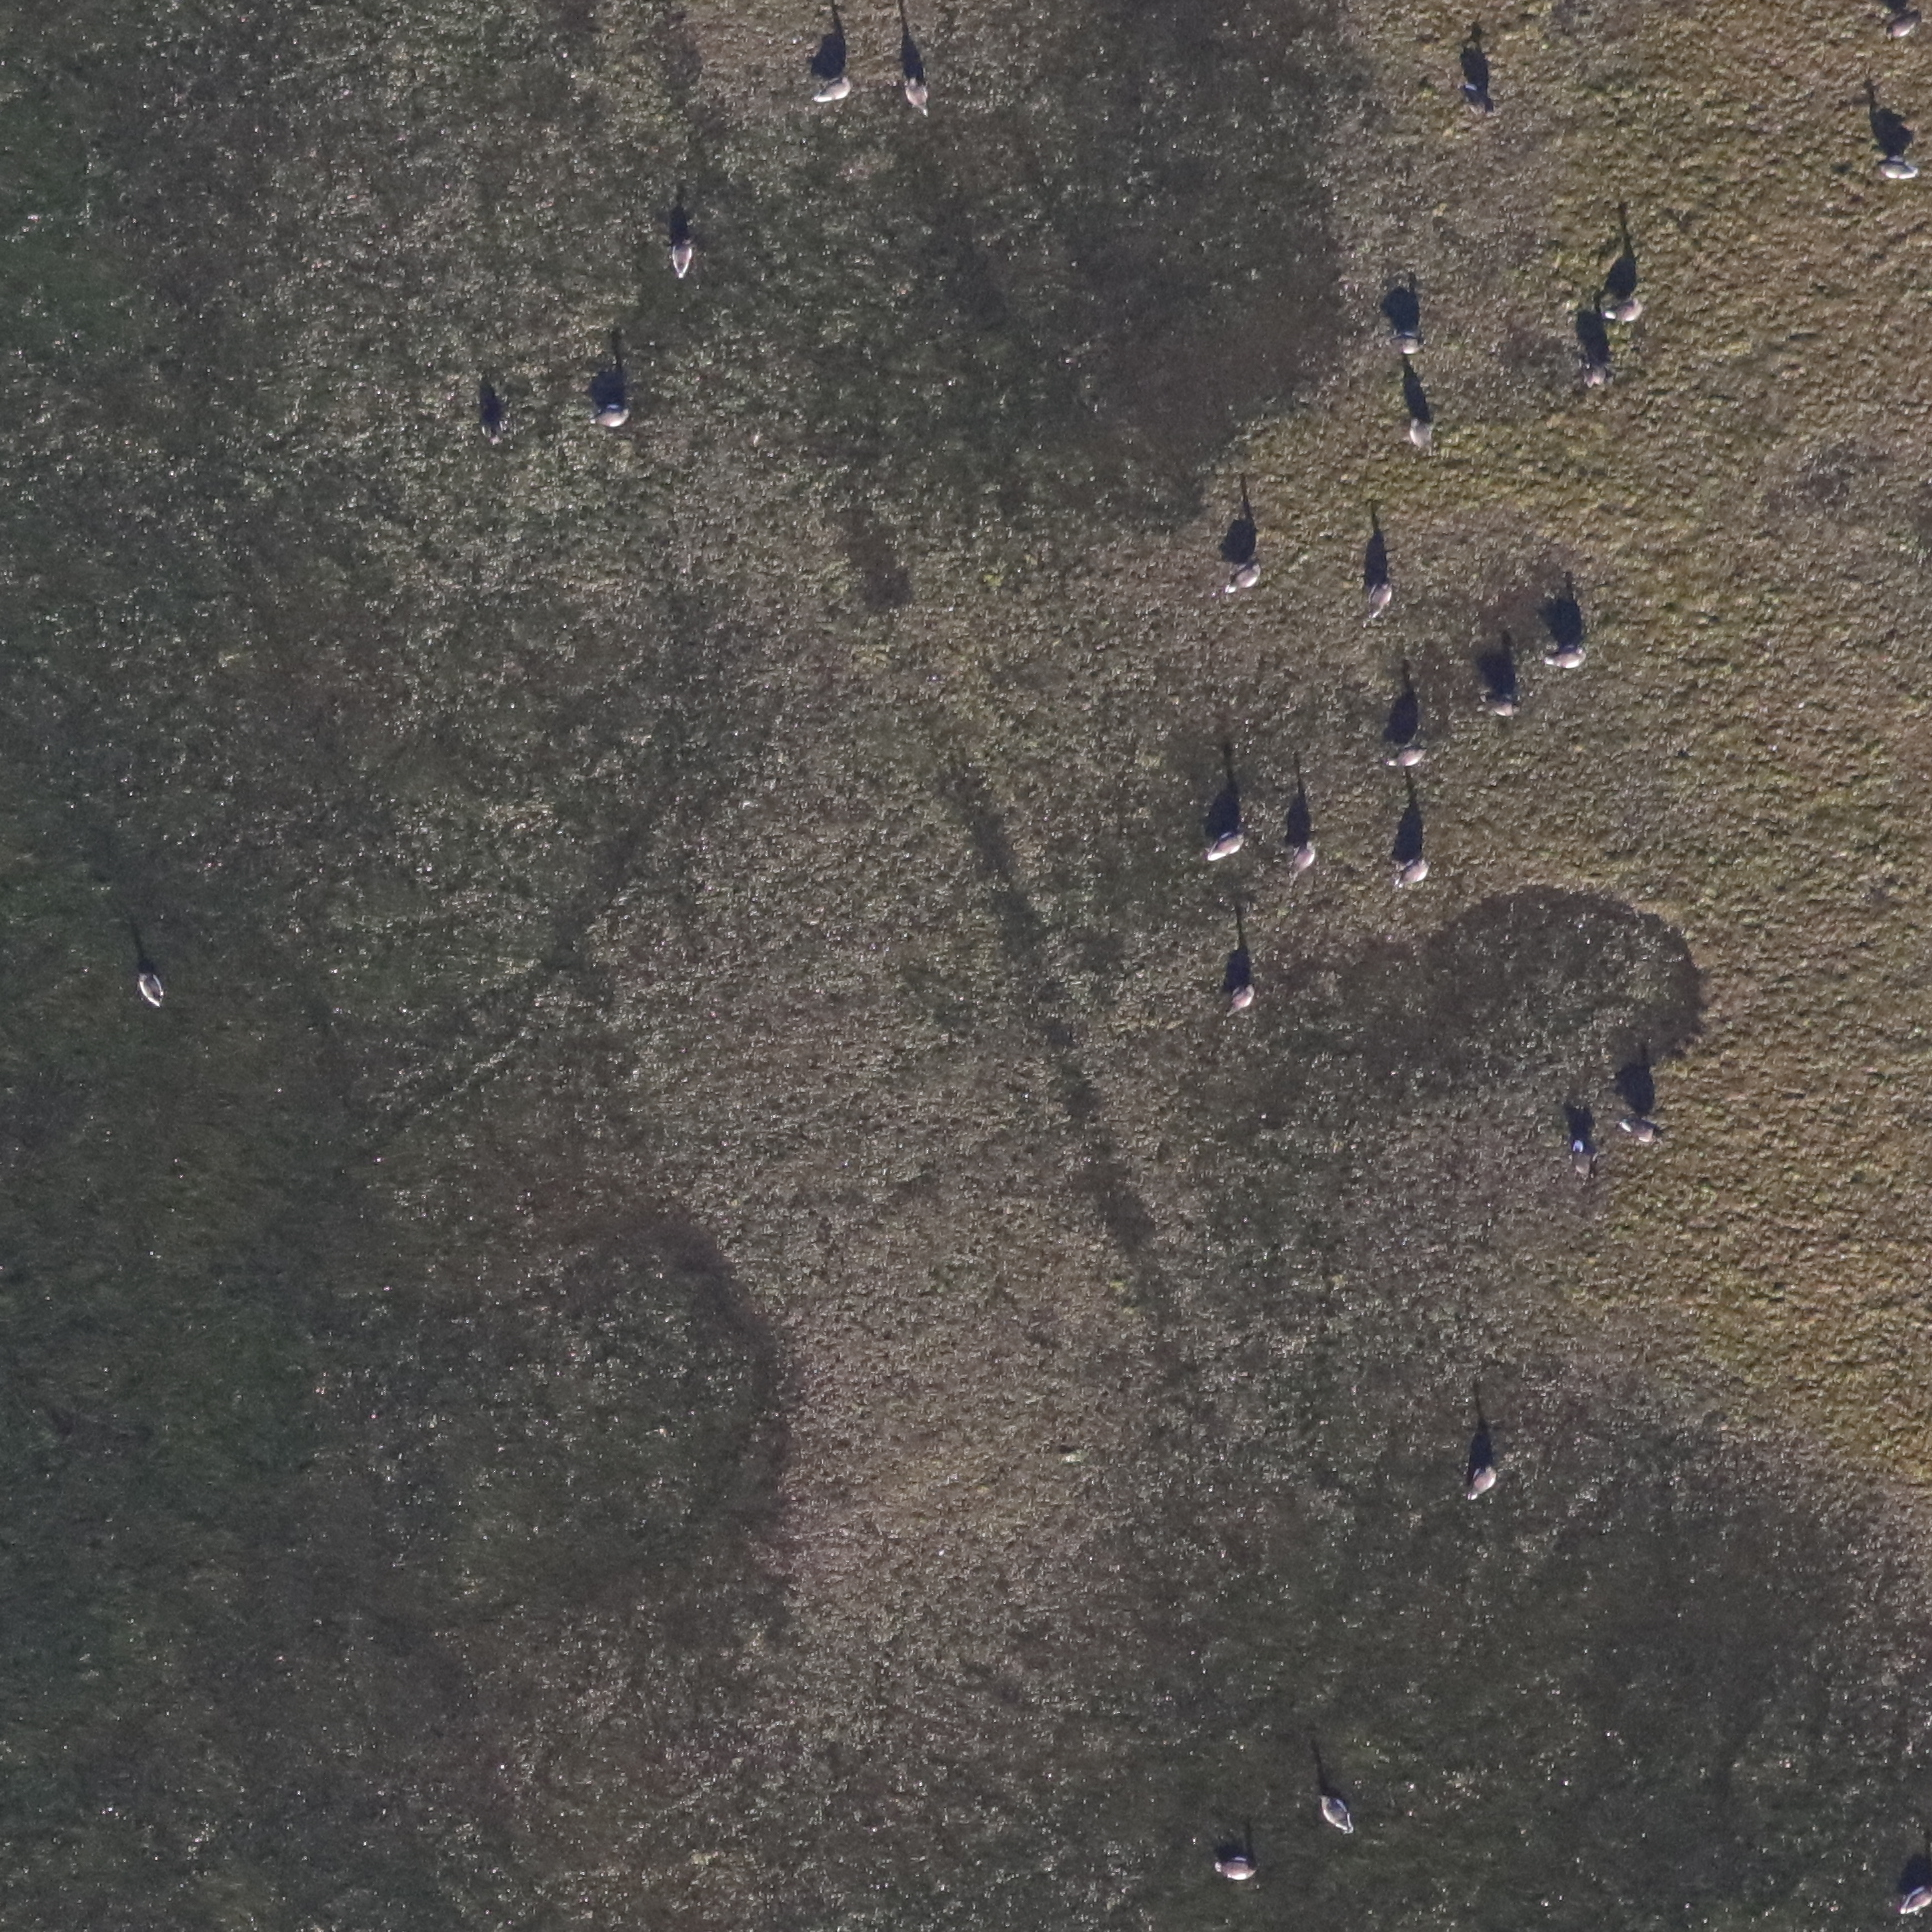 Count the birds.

28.